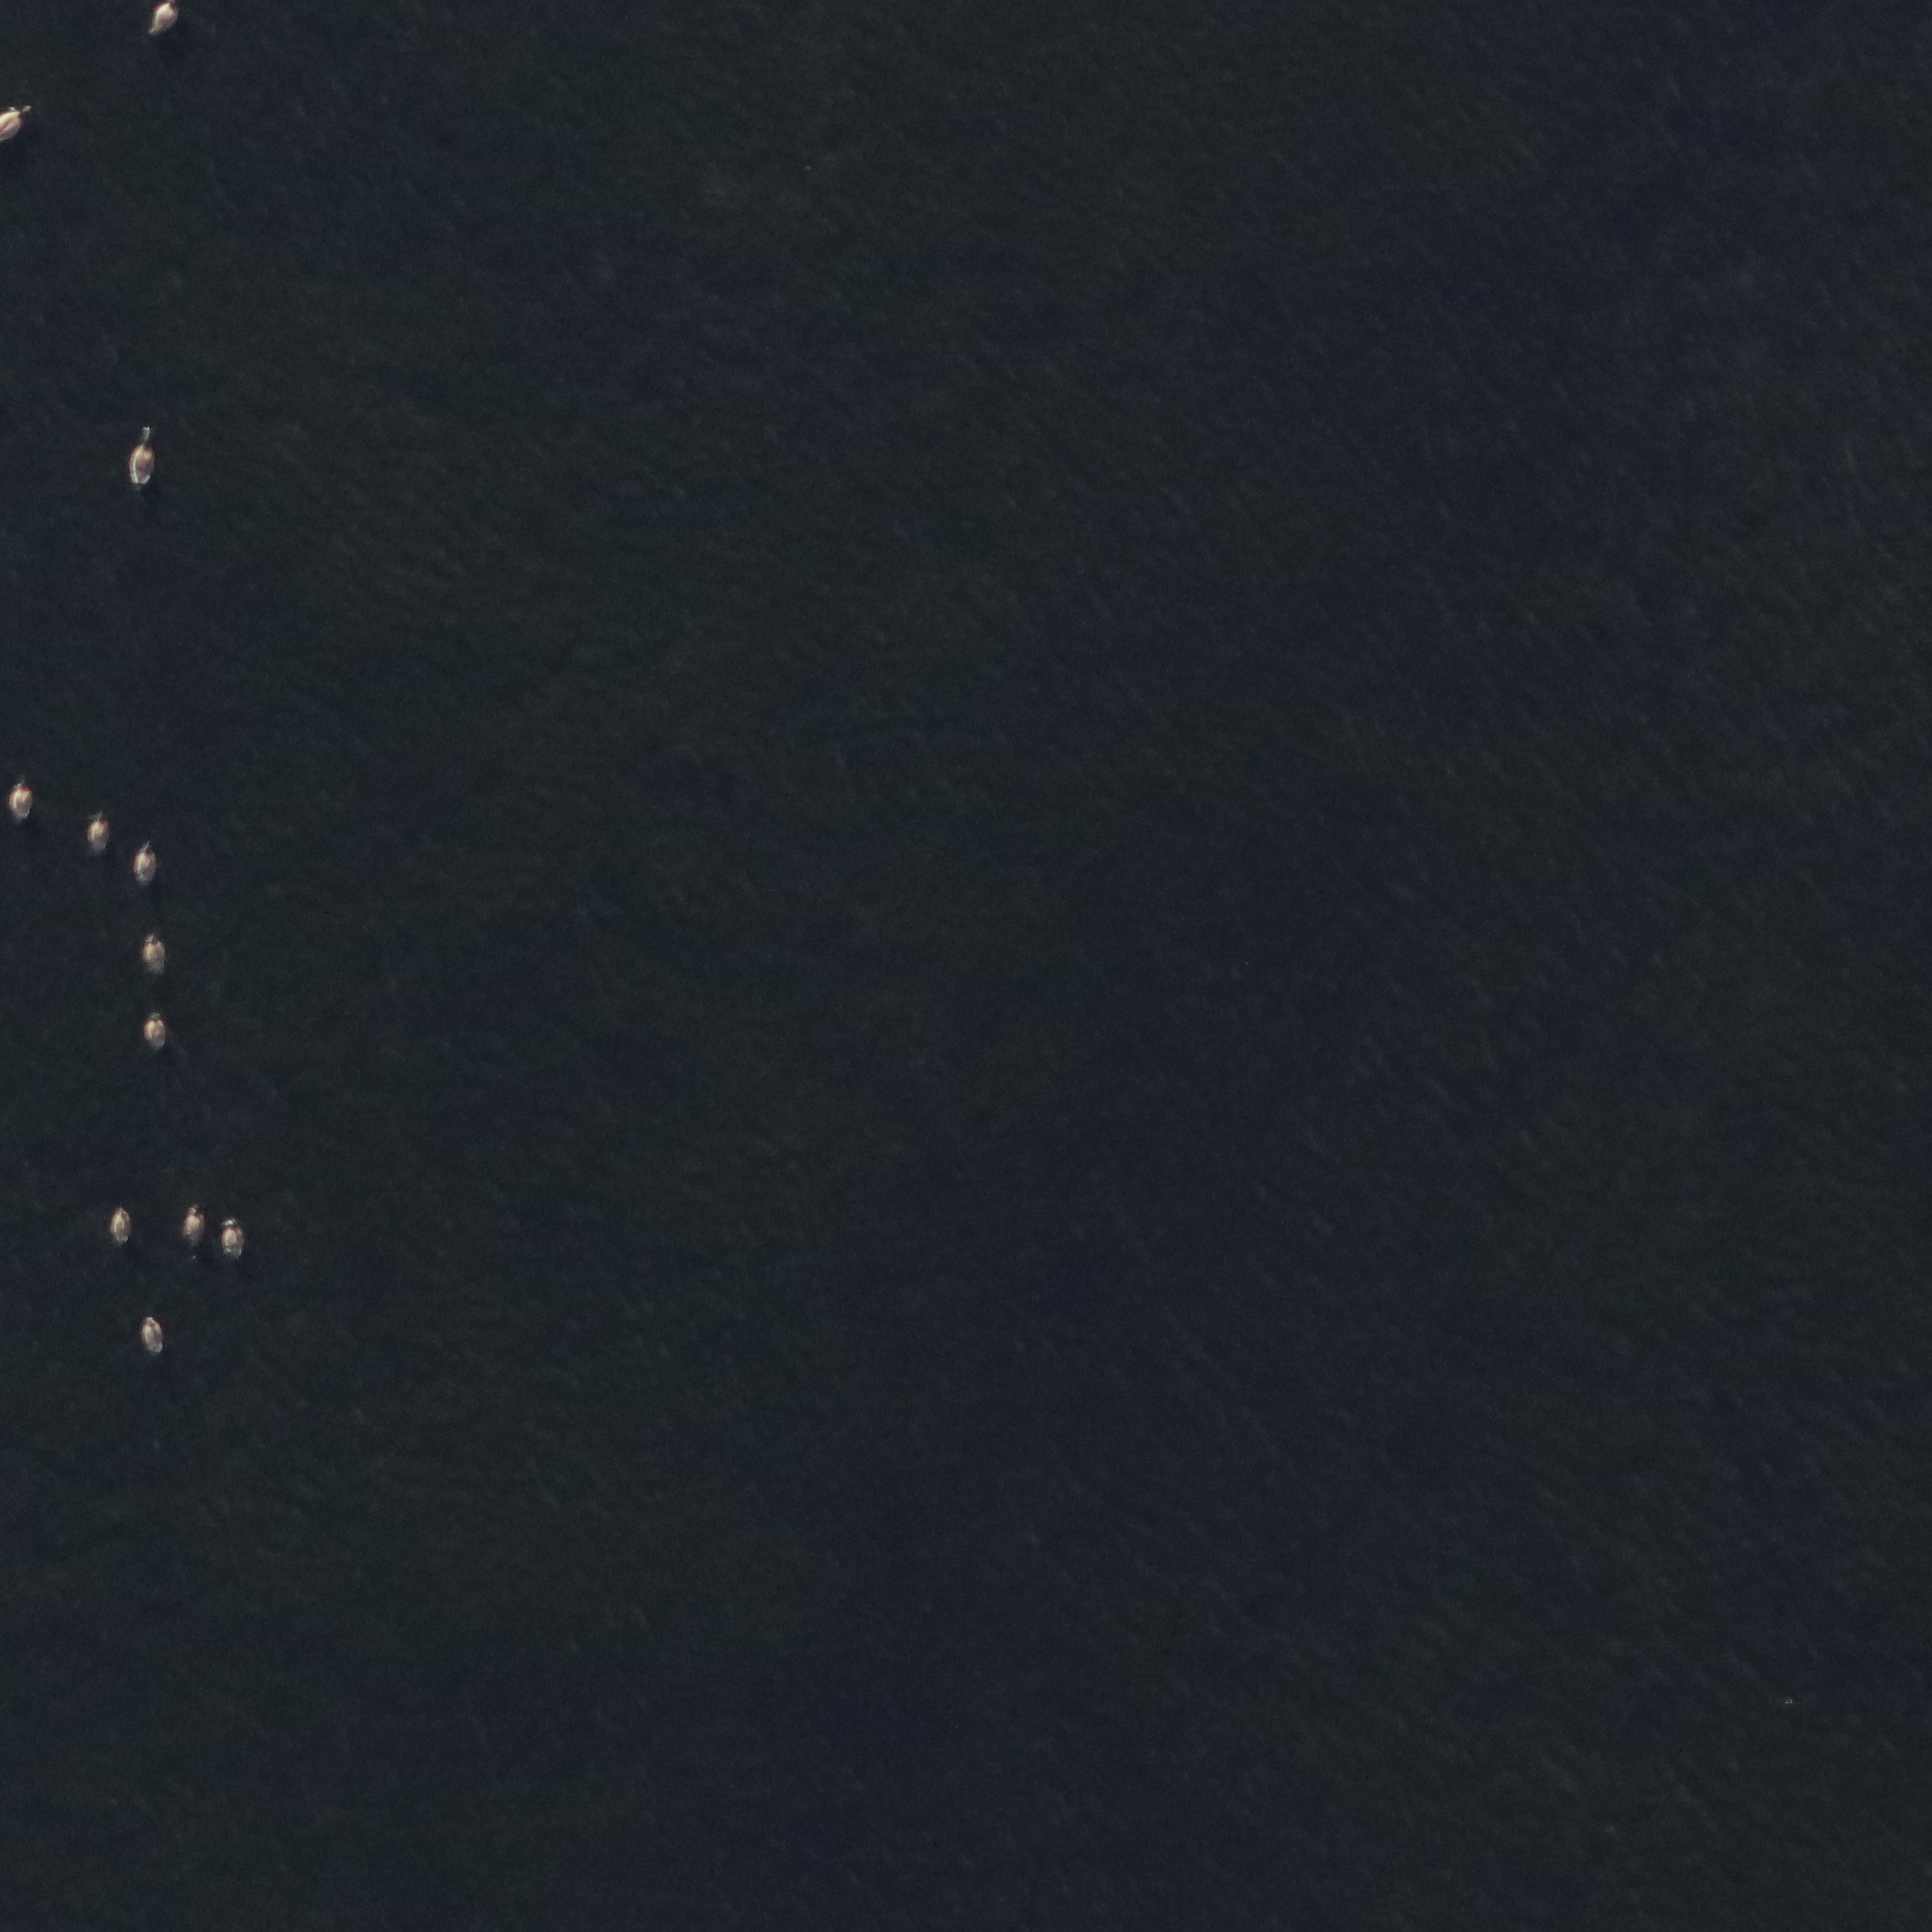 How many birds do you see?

12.